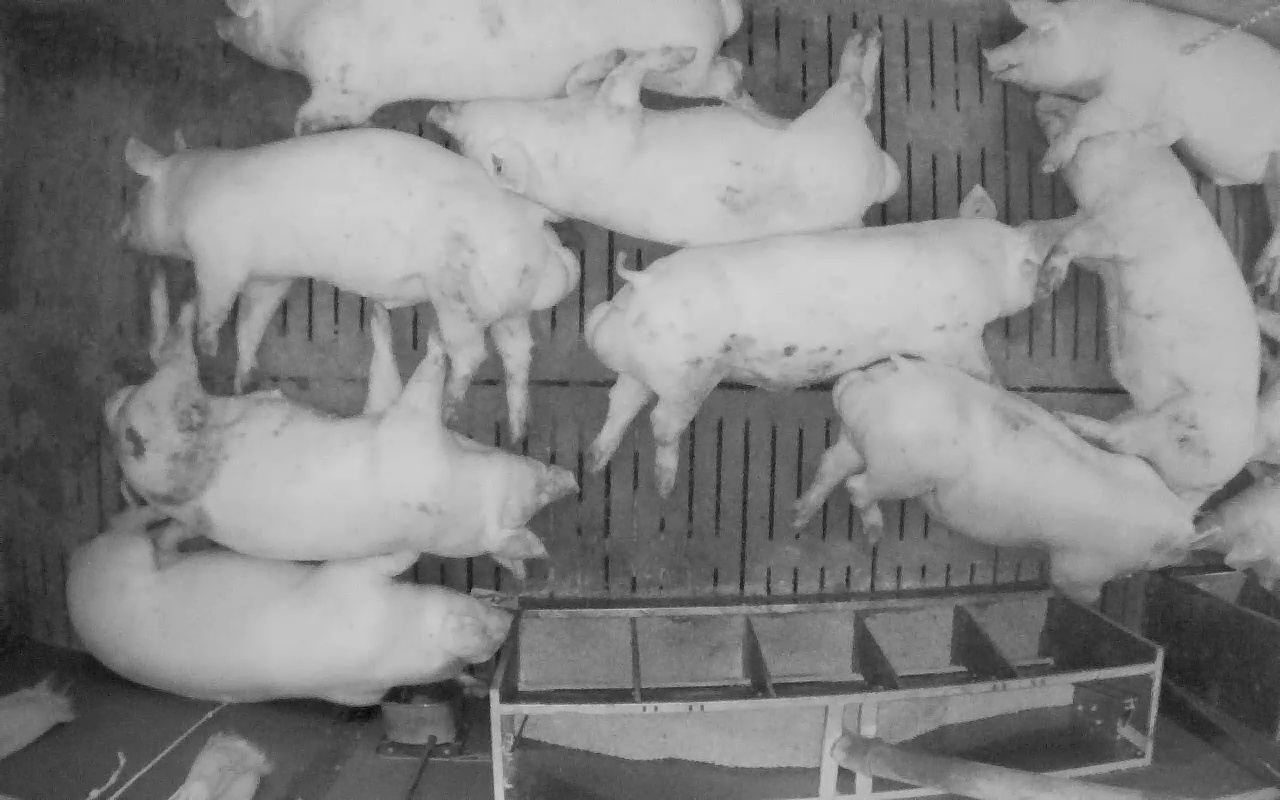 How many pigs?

10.